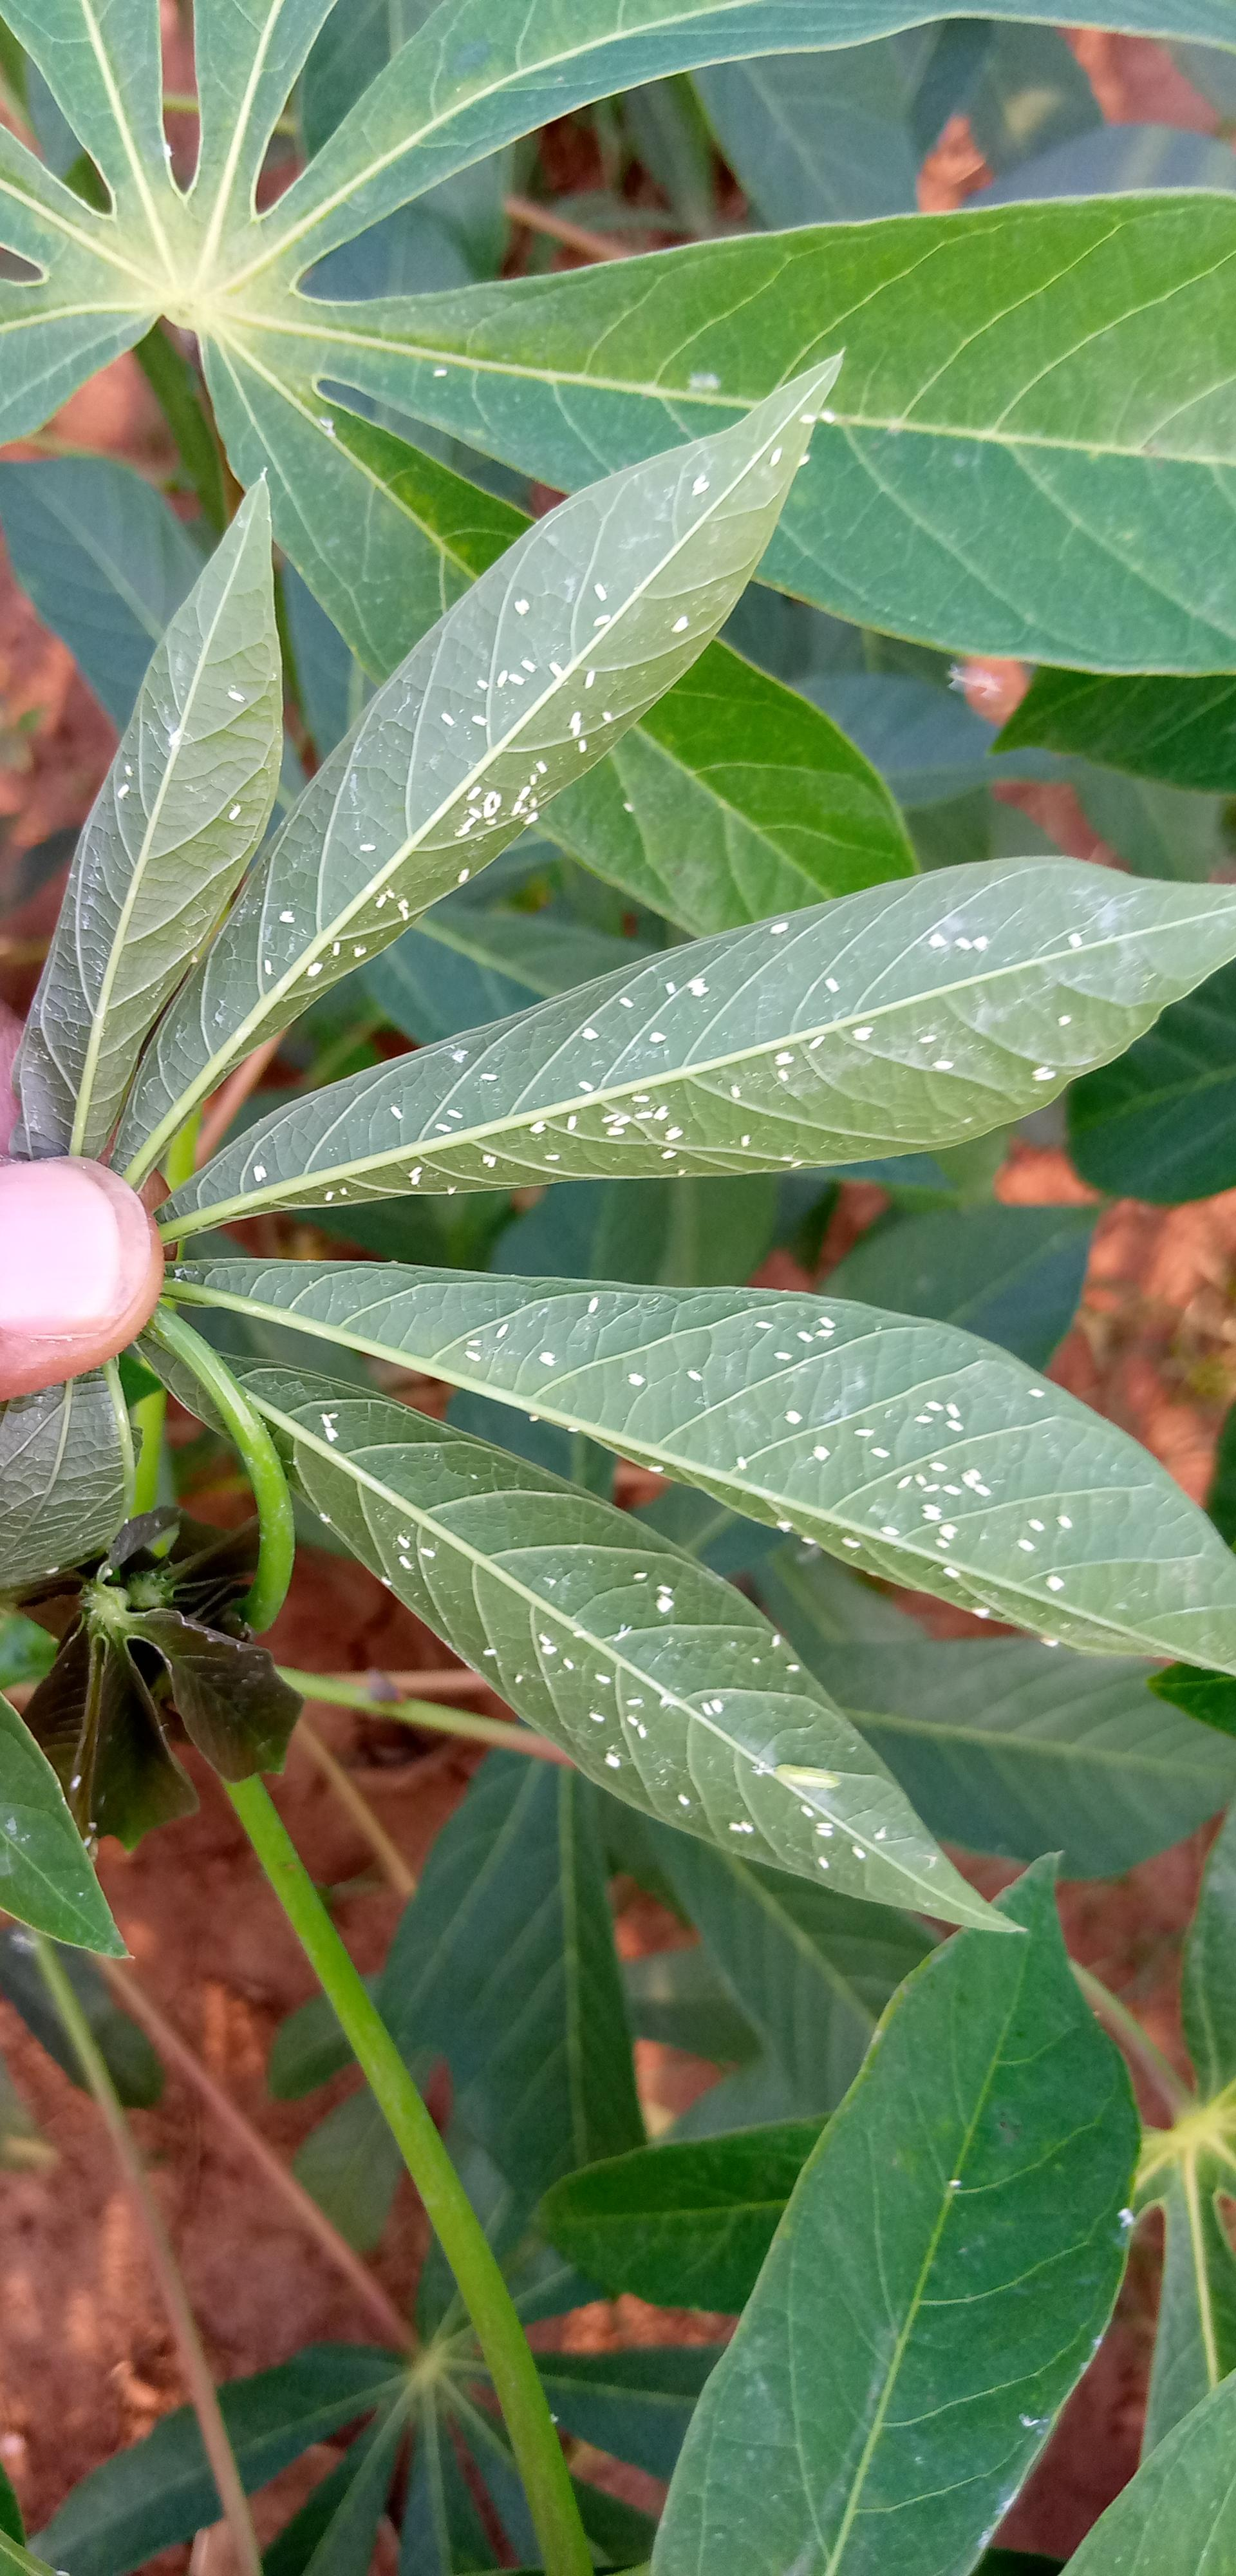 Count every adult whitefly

220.